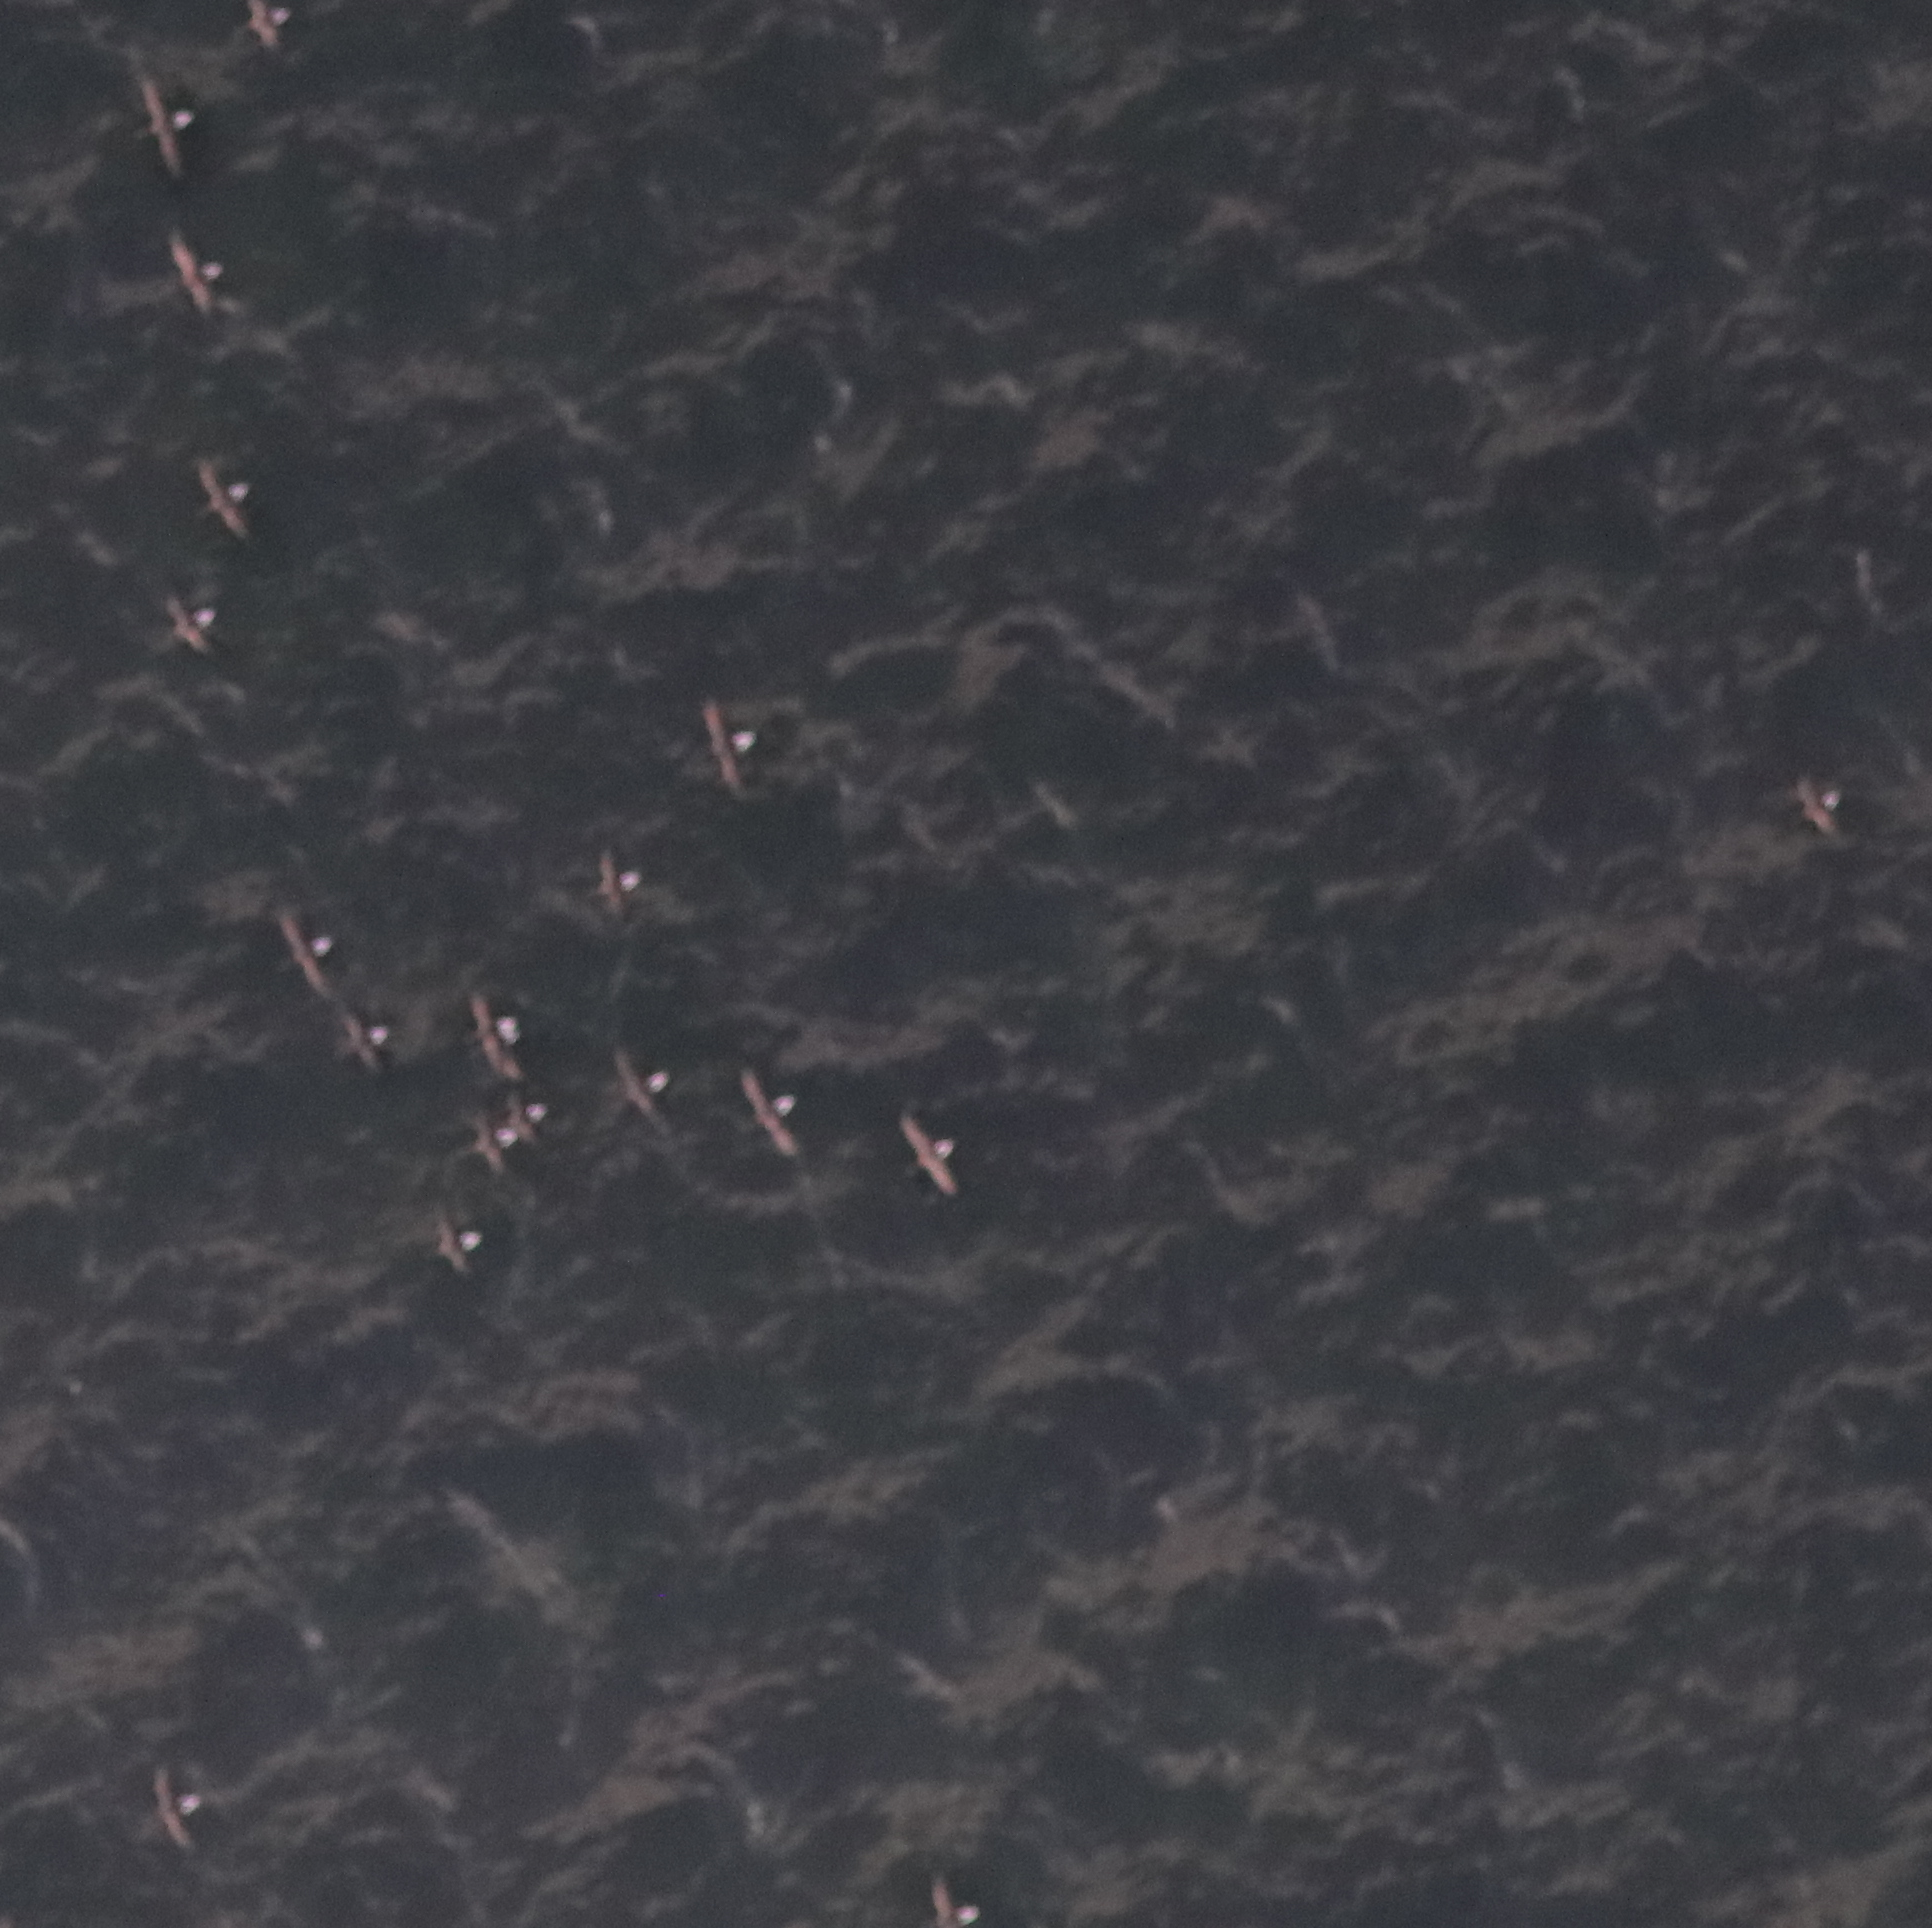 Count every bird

19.